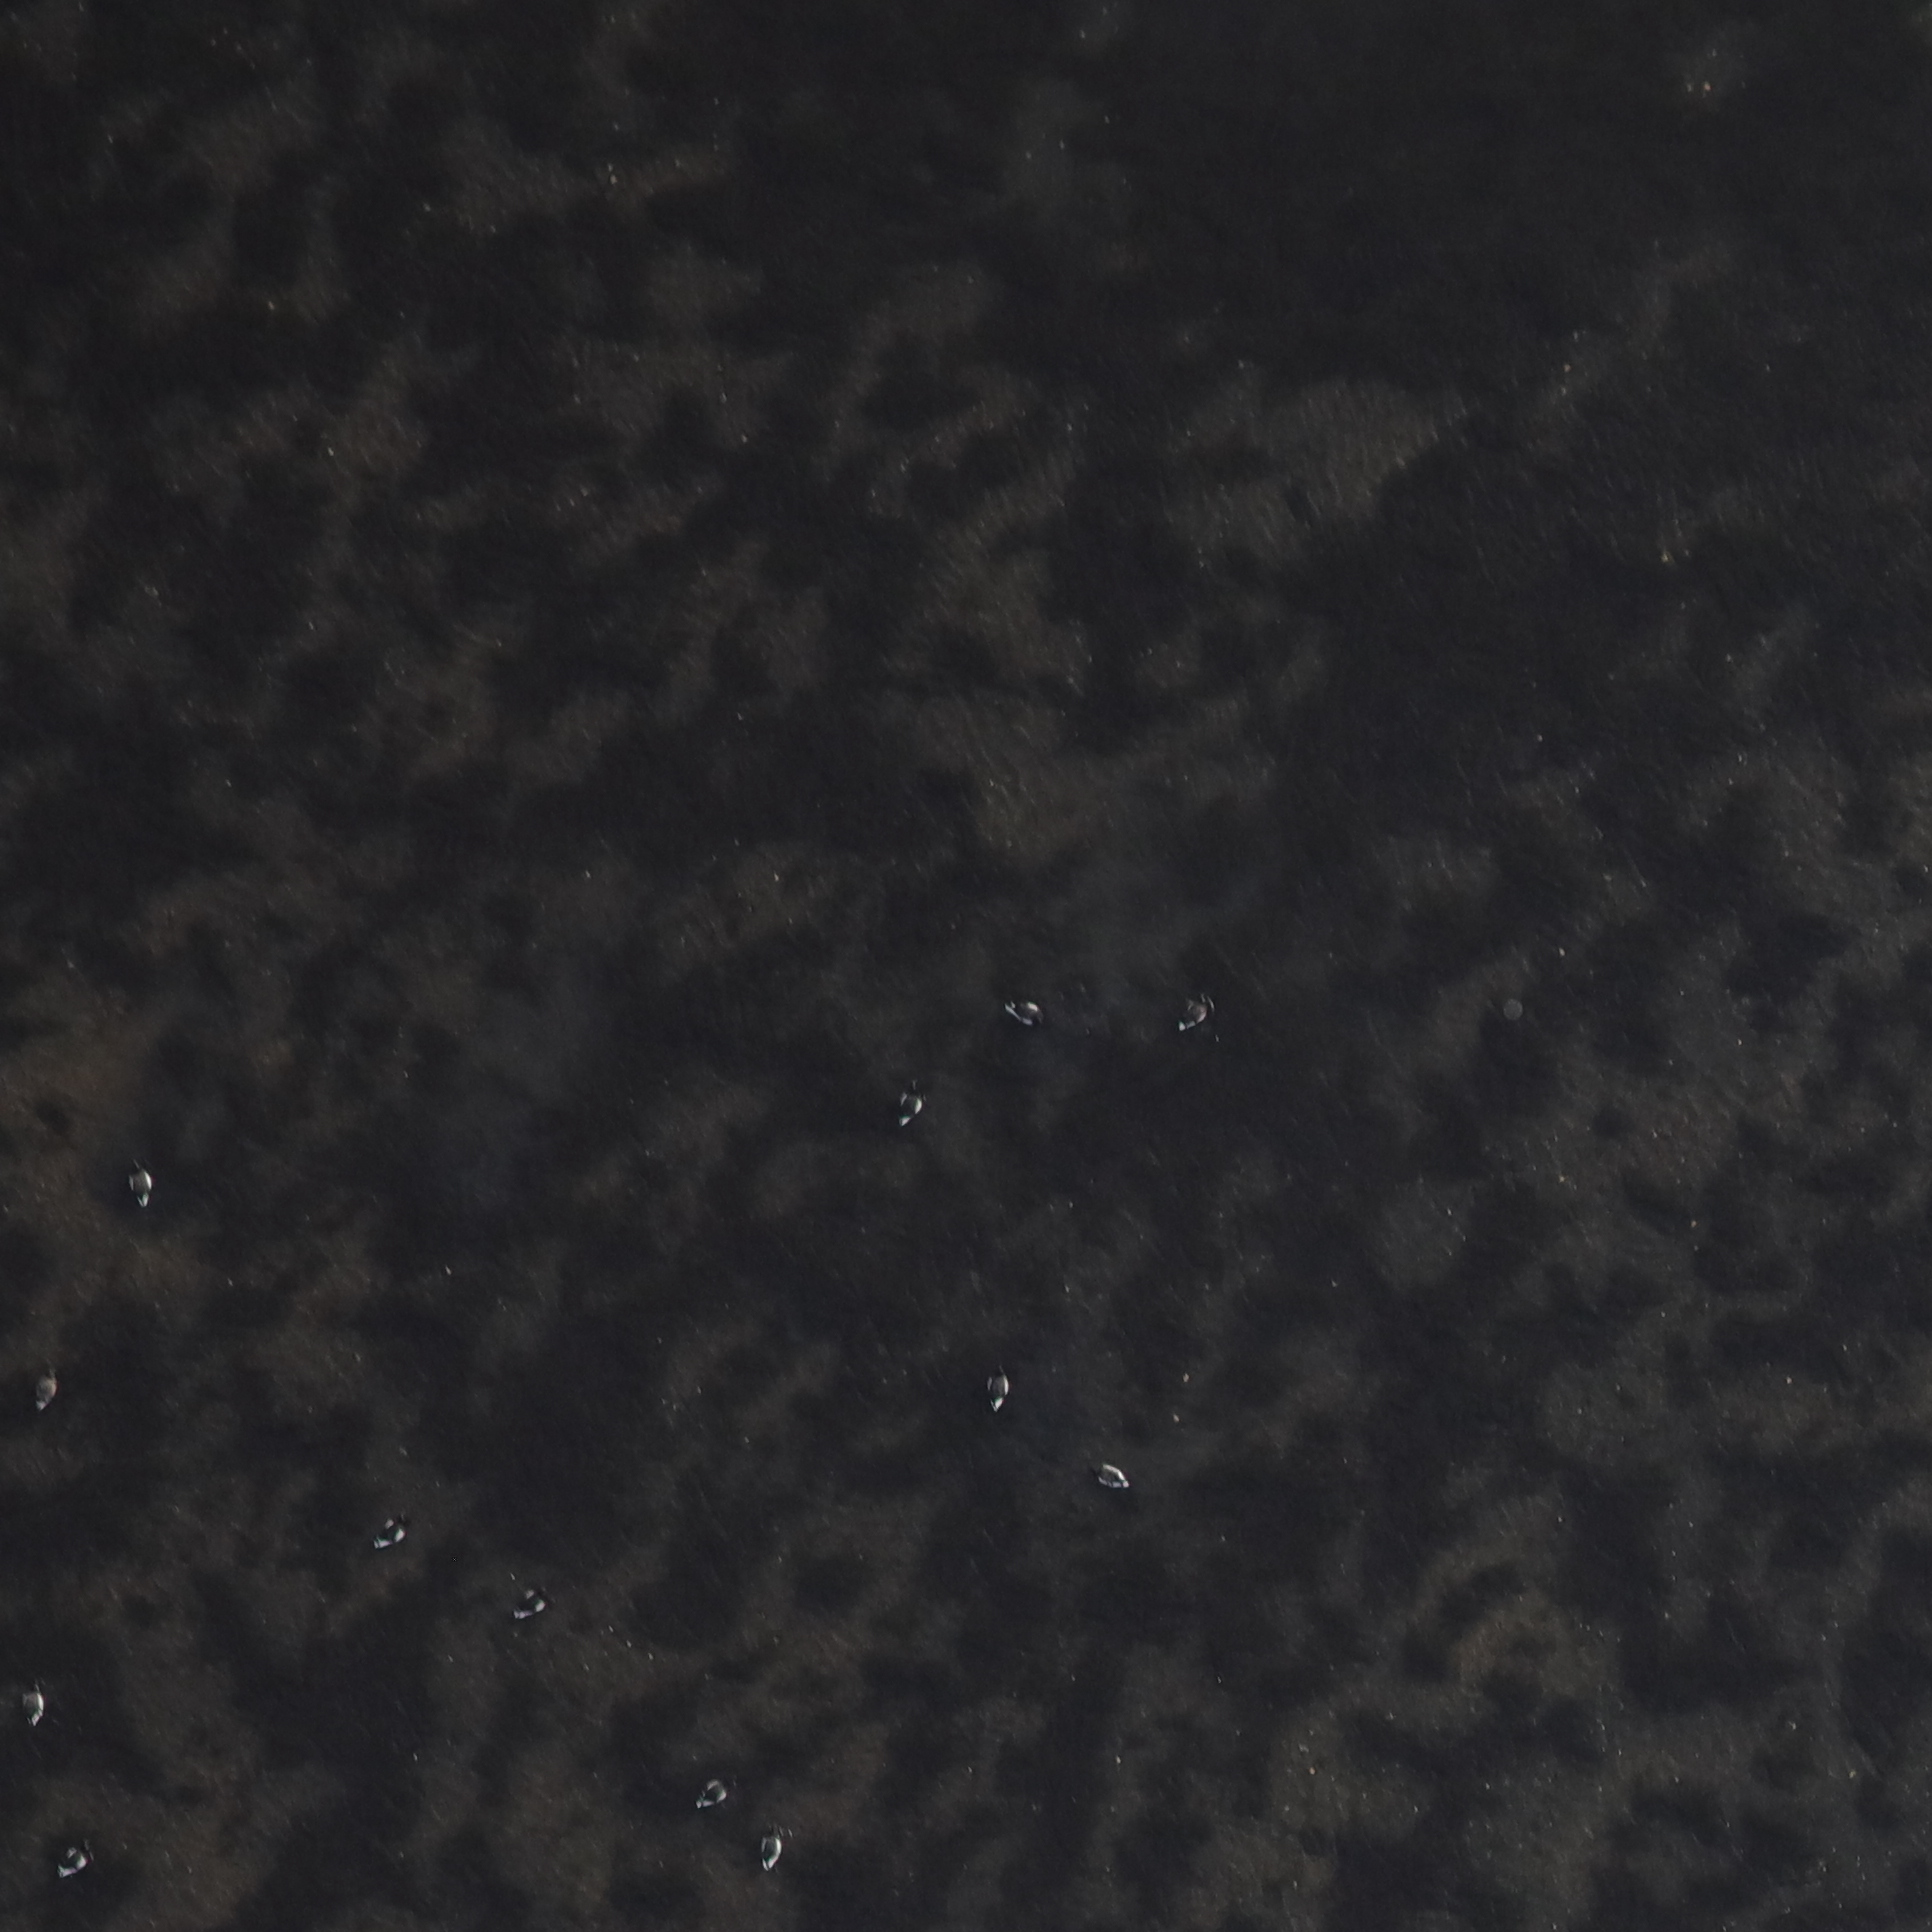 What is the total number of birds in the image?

13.